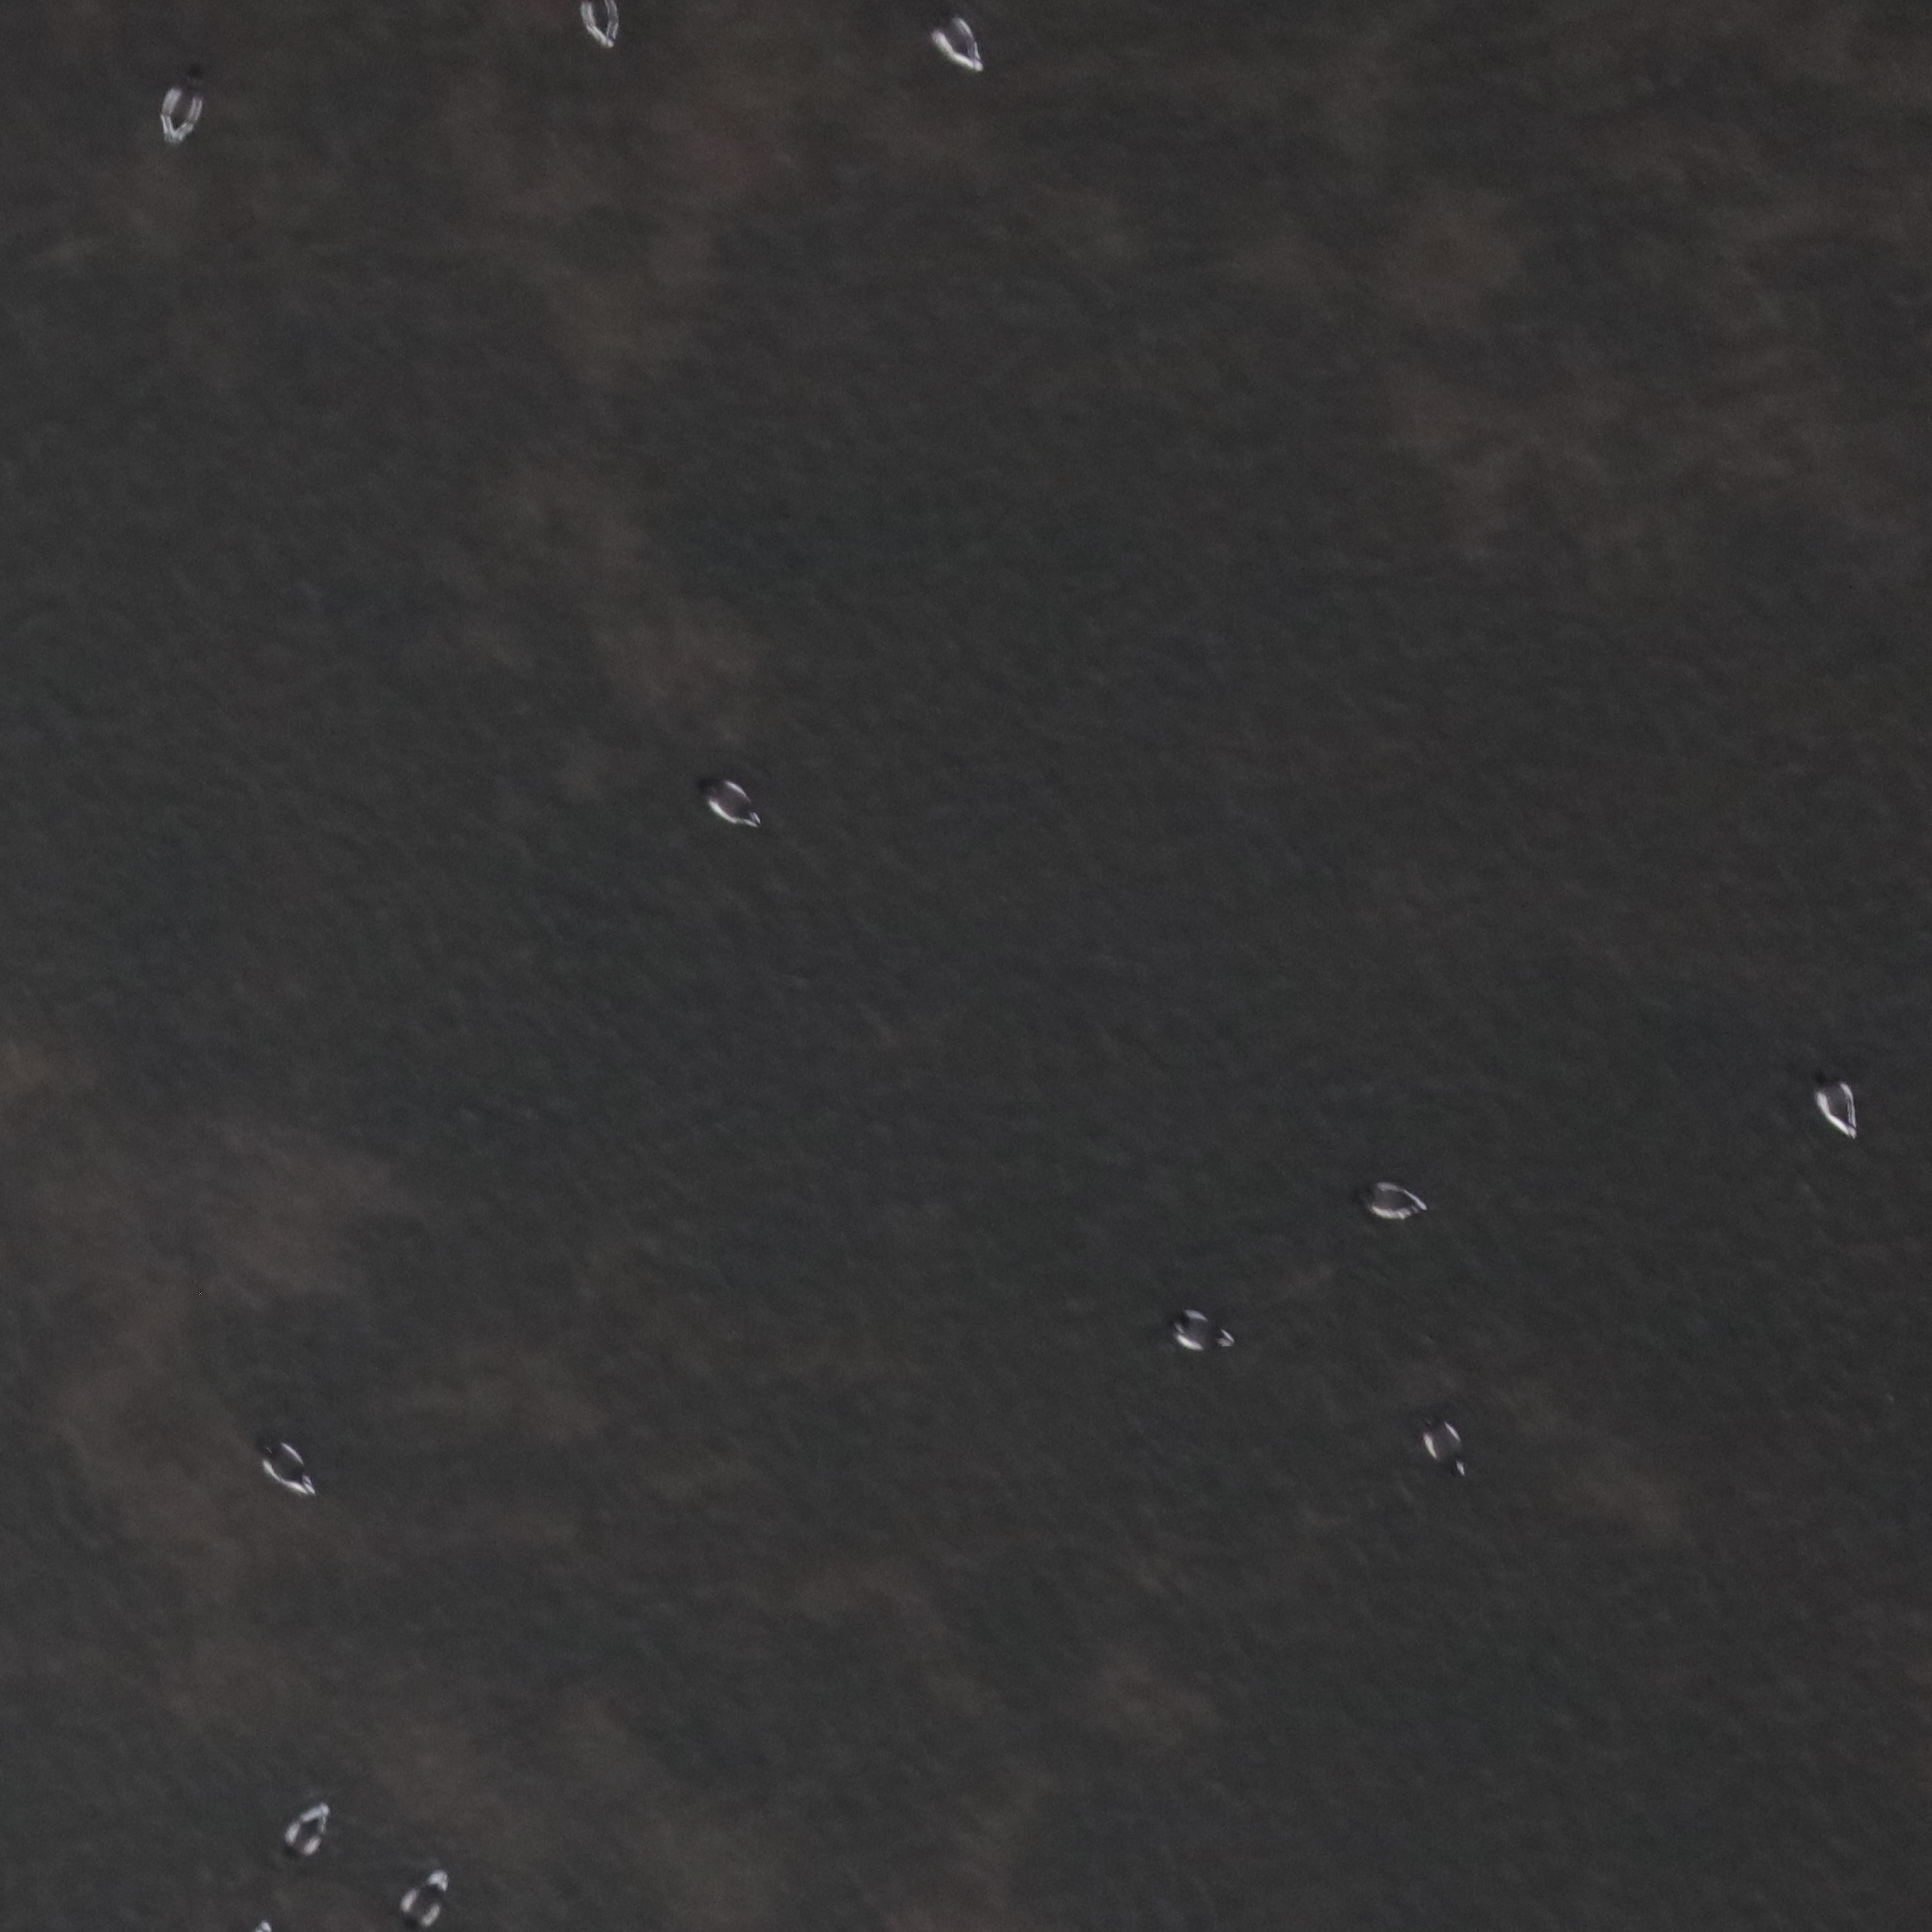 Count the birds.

11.